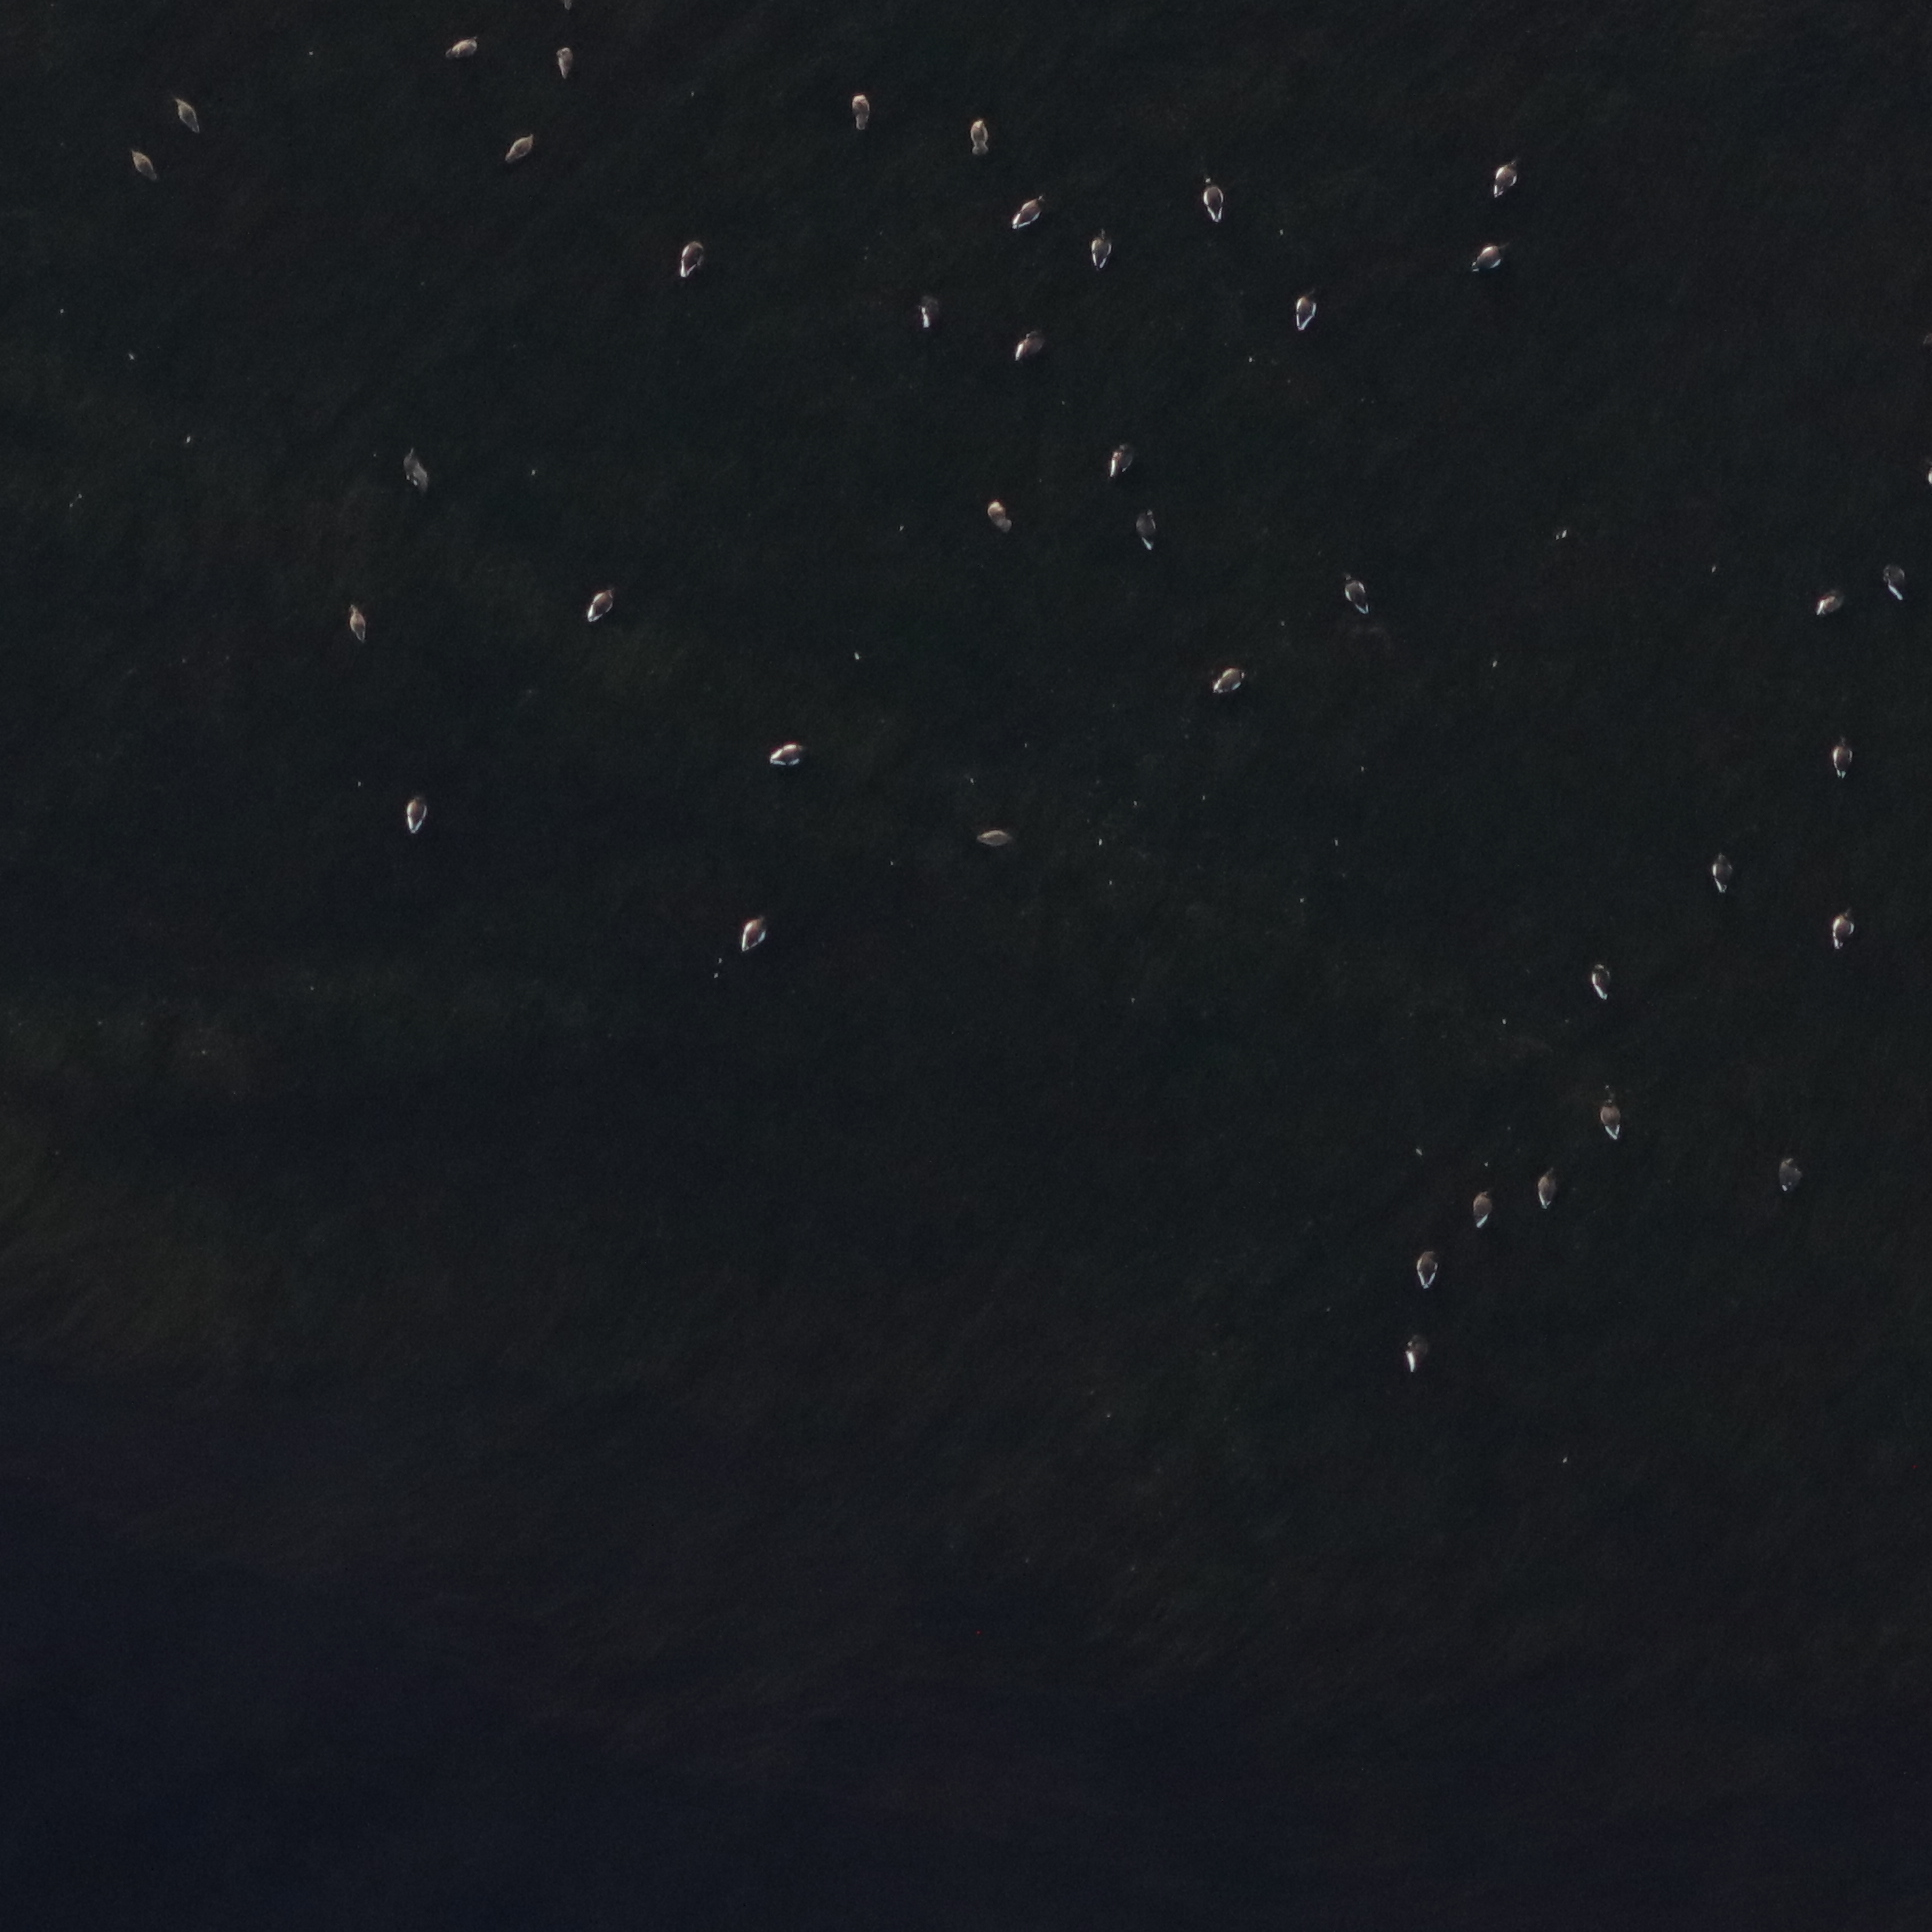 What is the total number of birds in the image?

37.